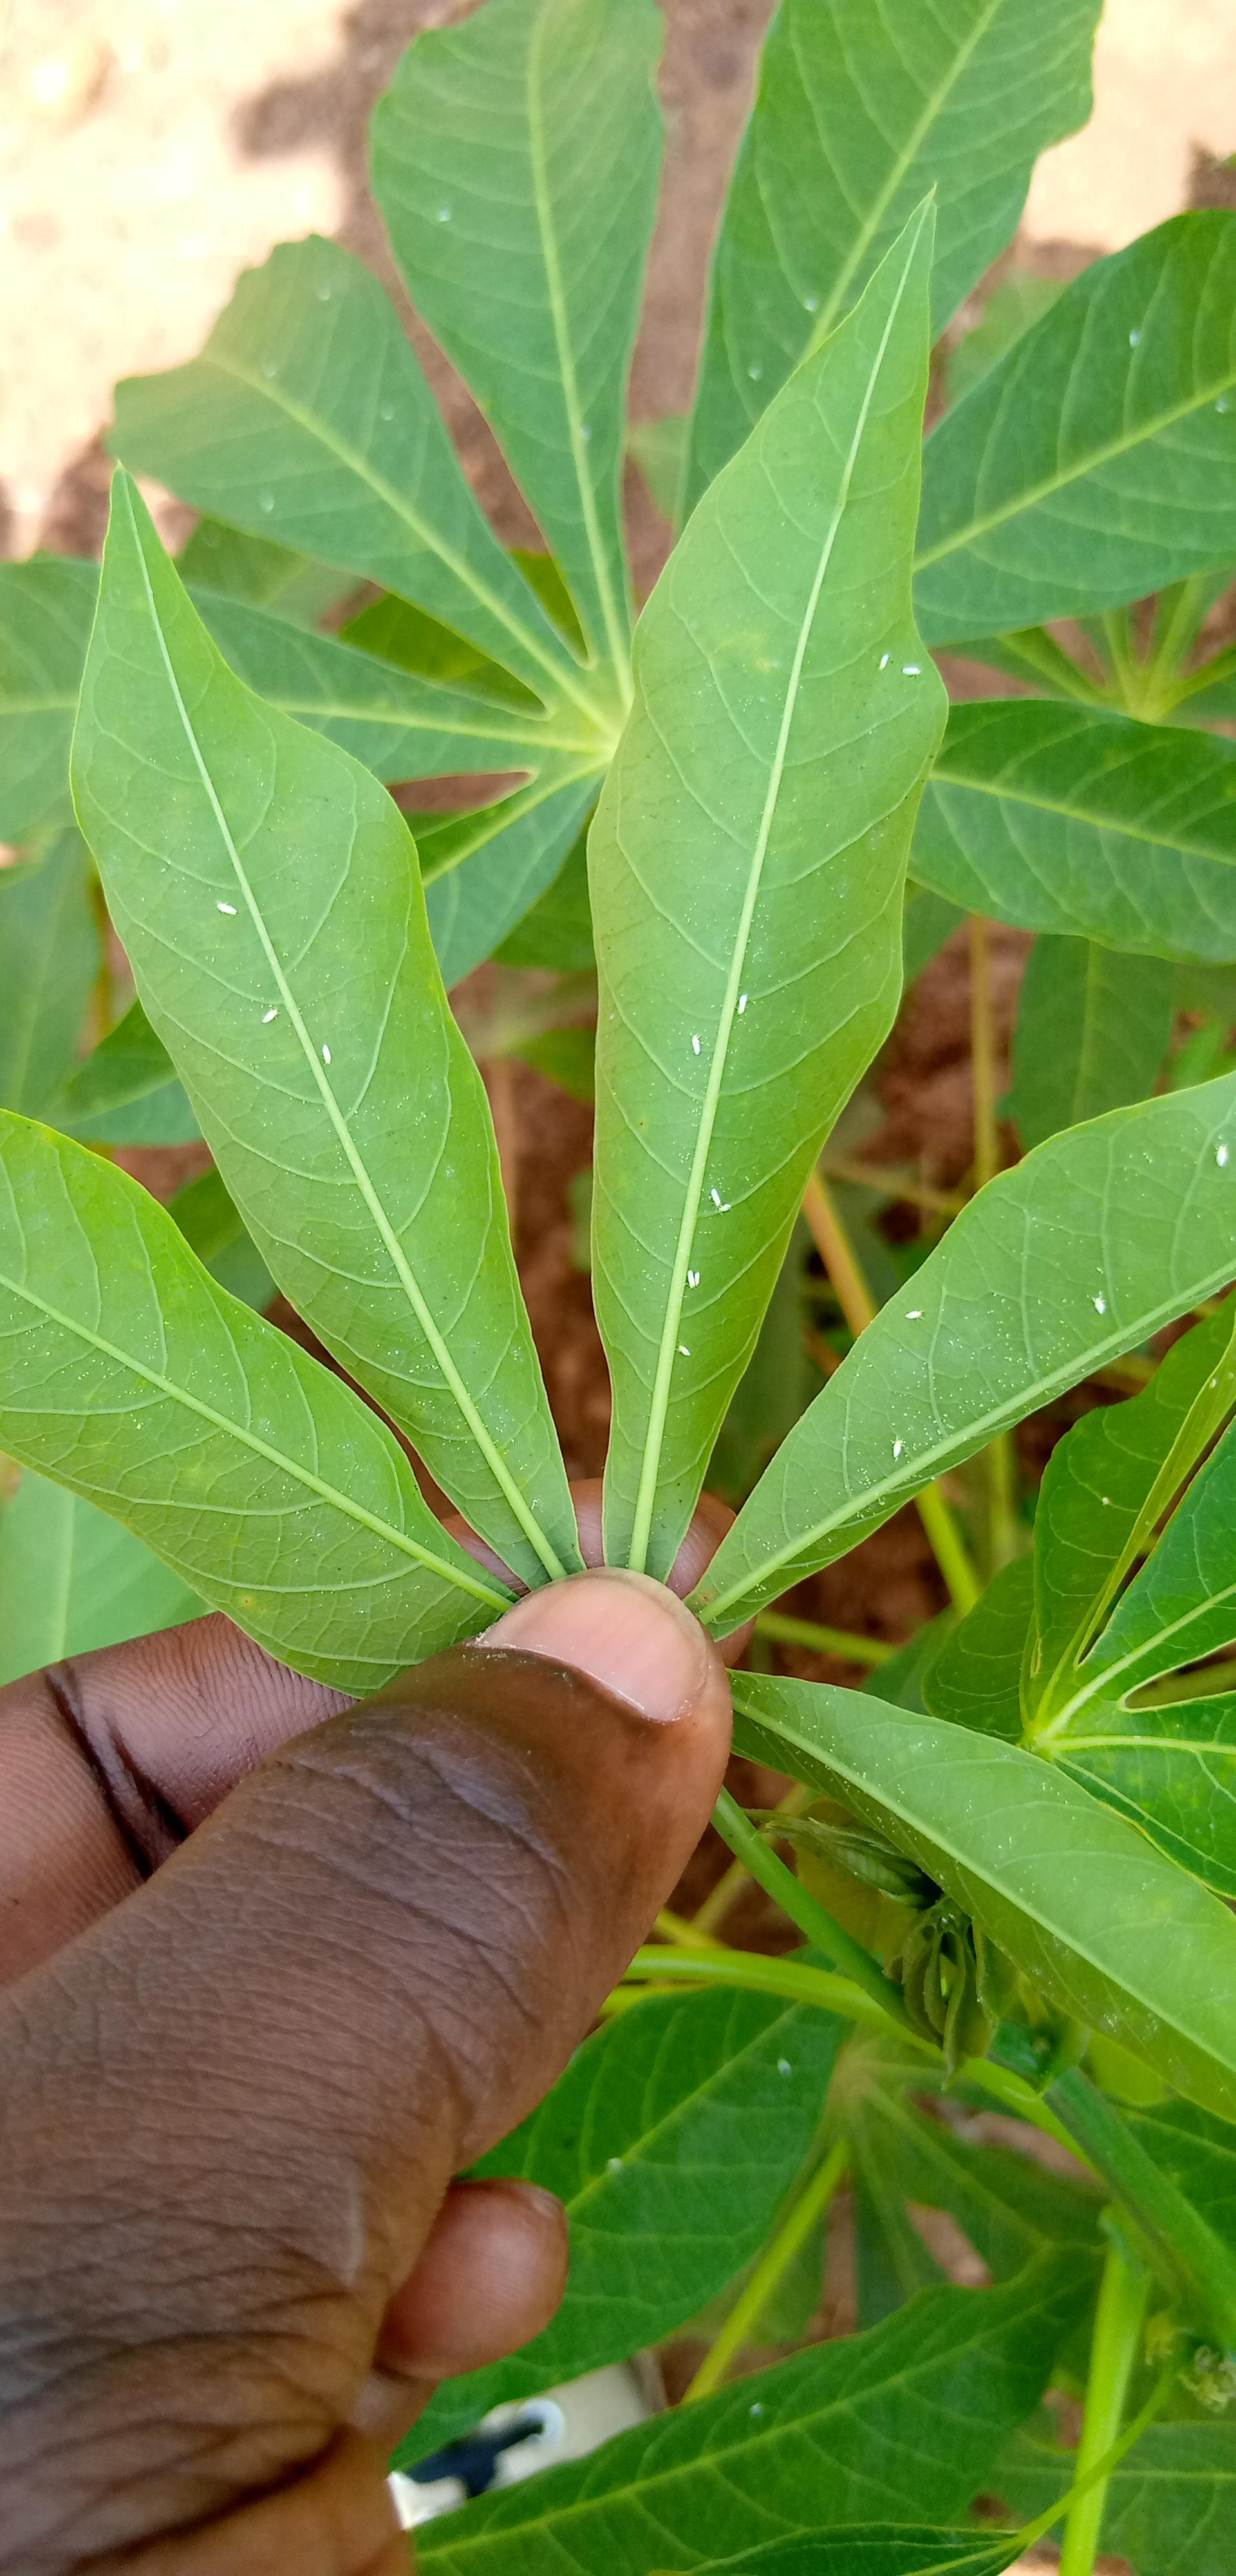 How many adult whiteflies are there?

17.